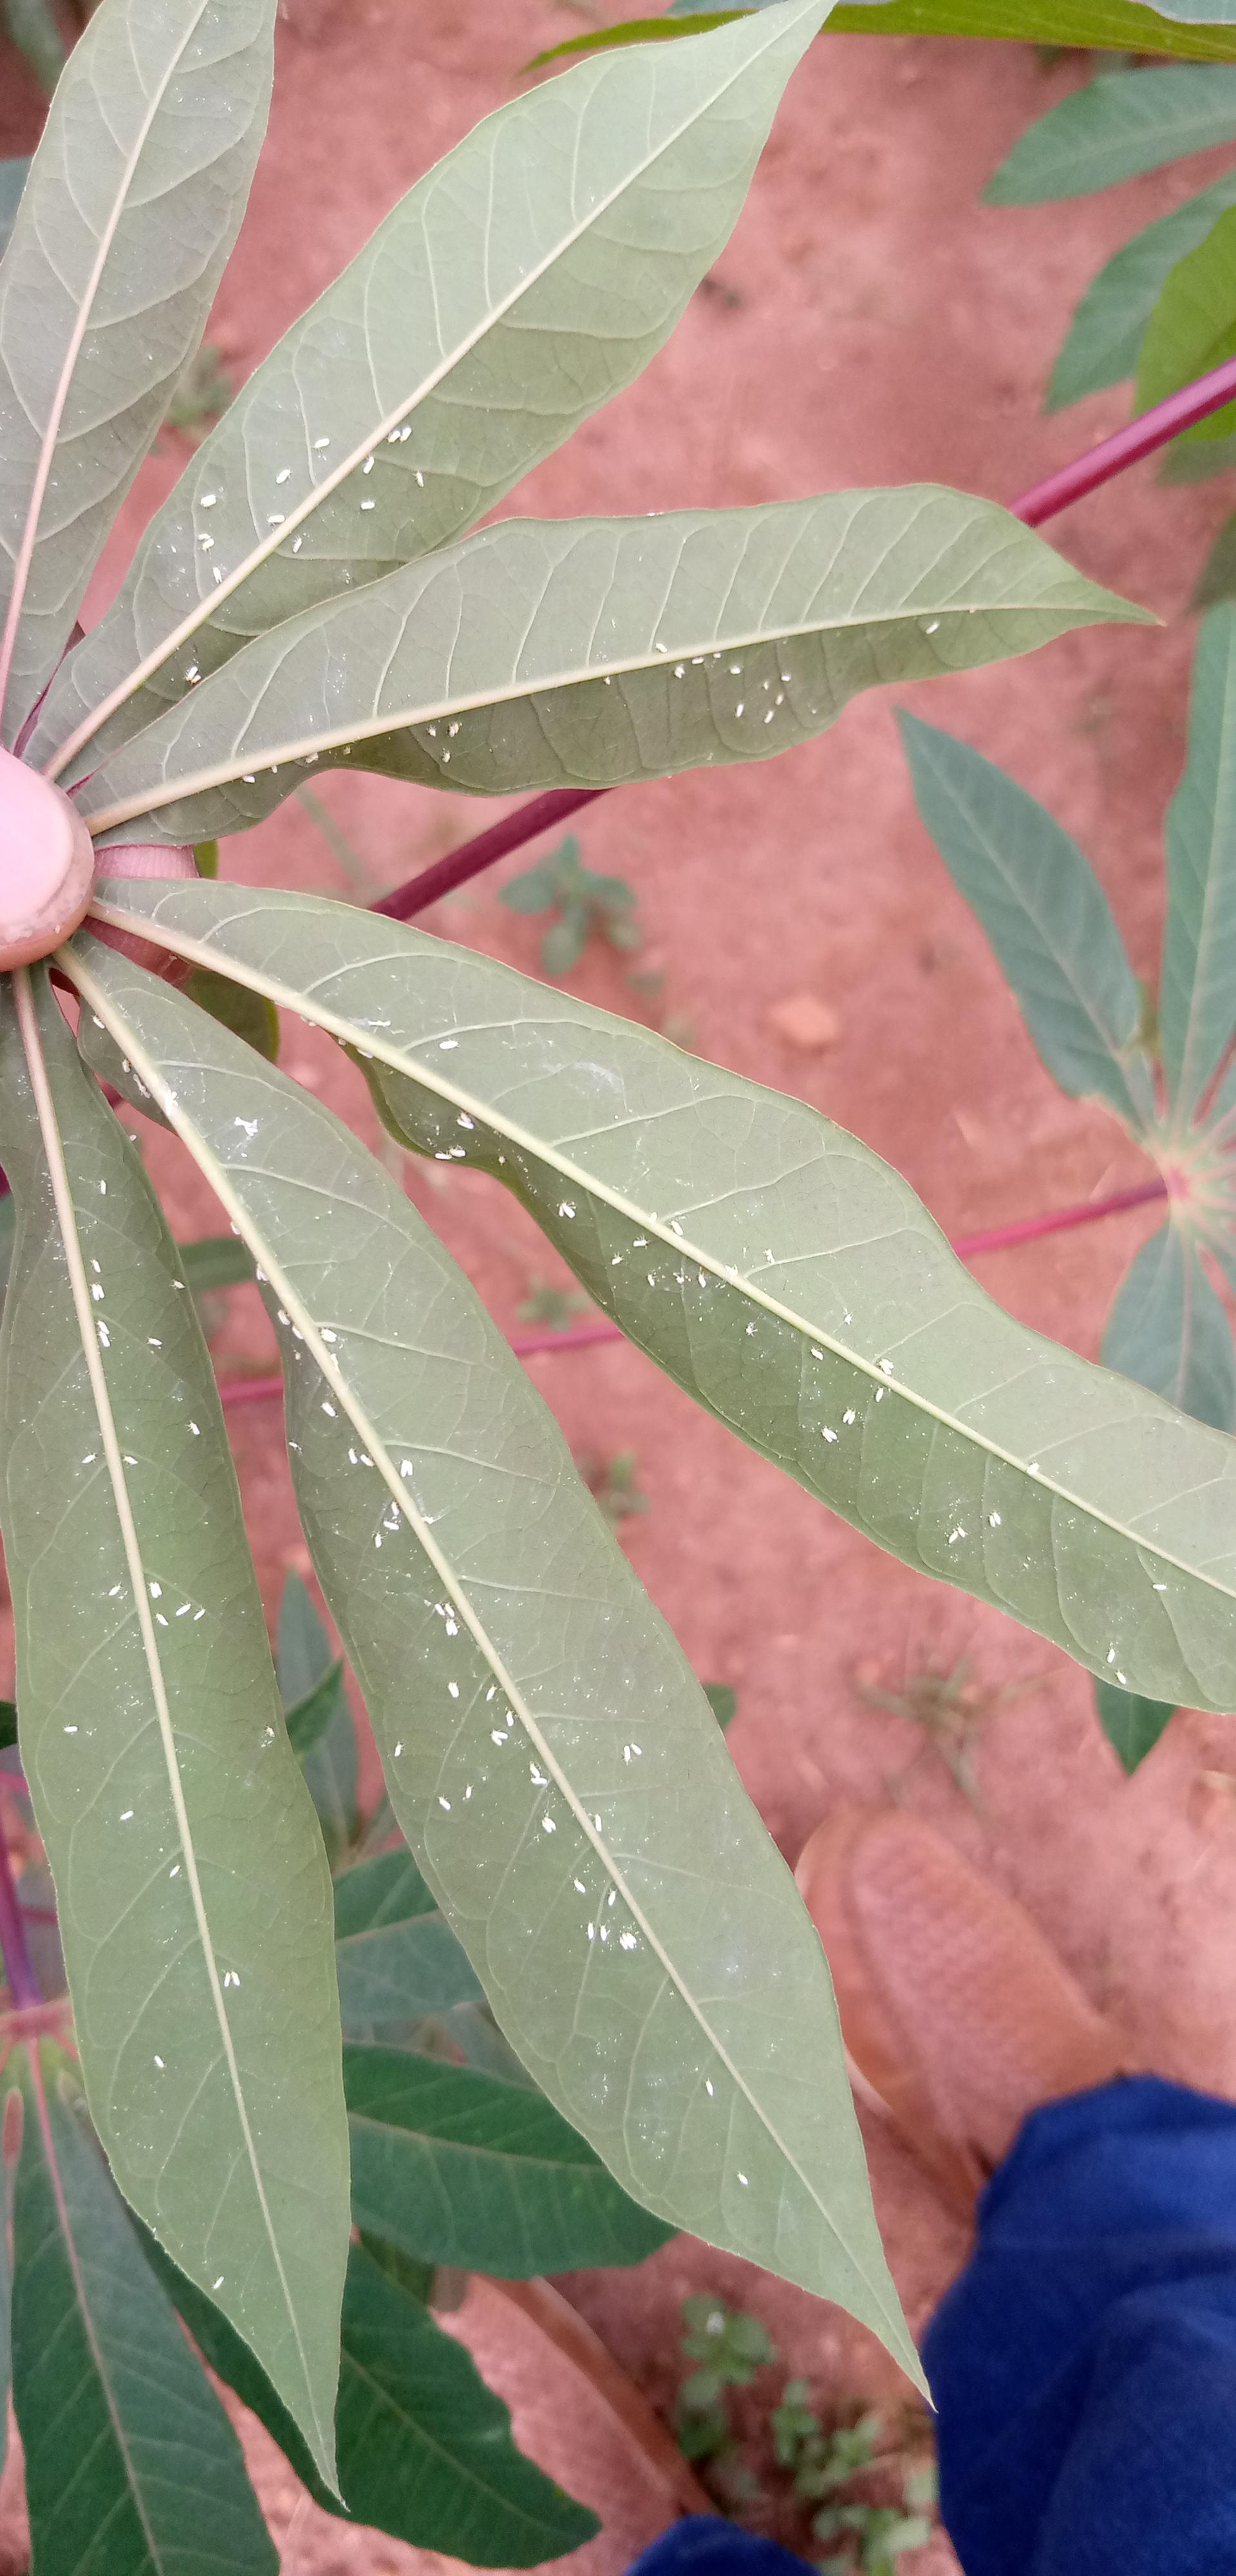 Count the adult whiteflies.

108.